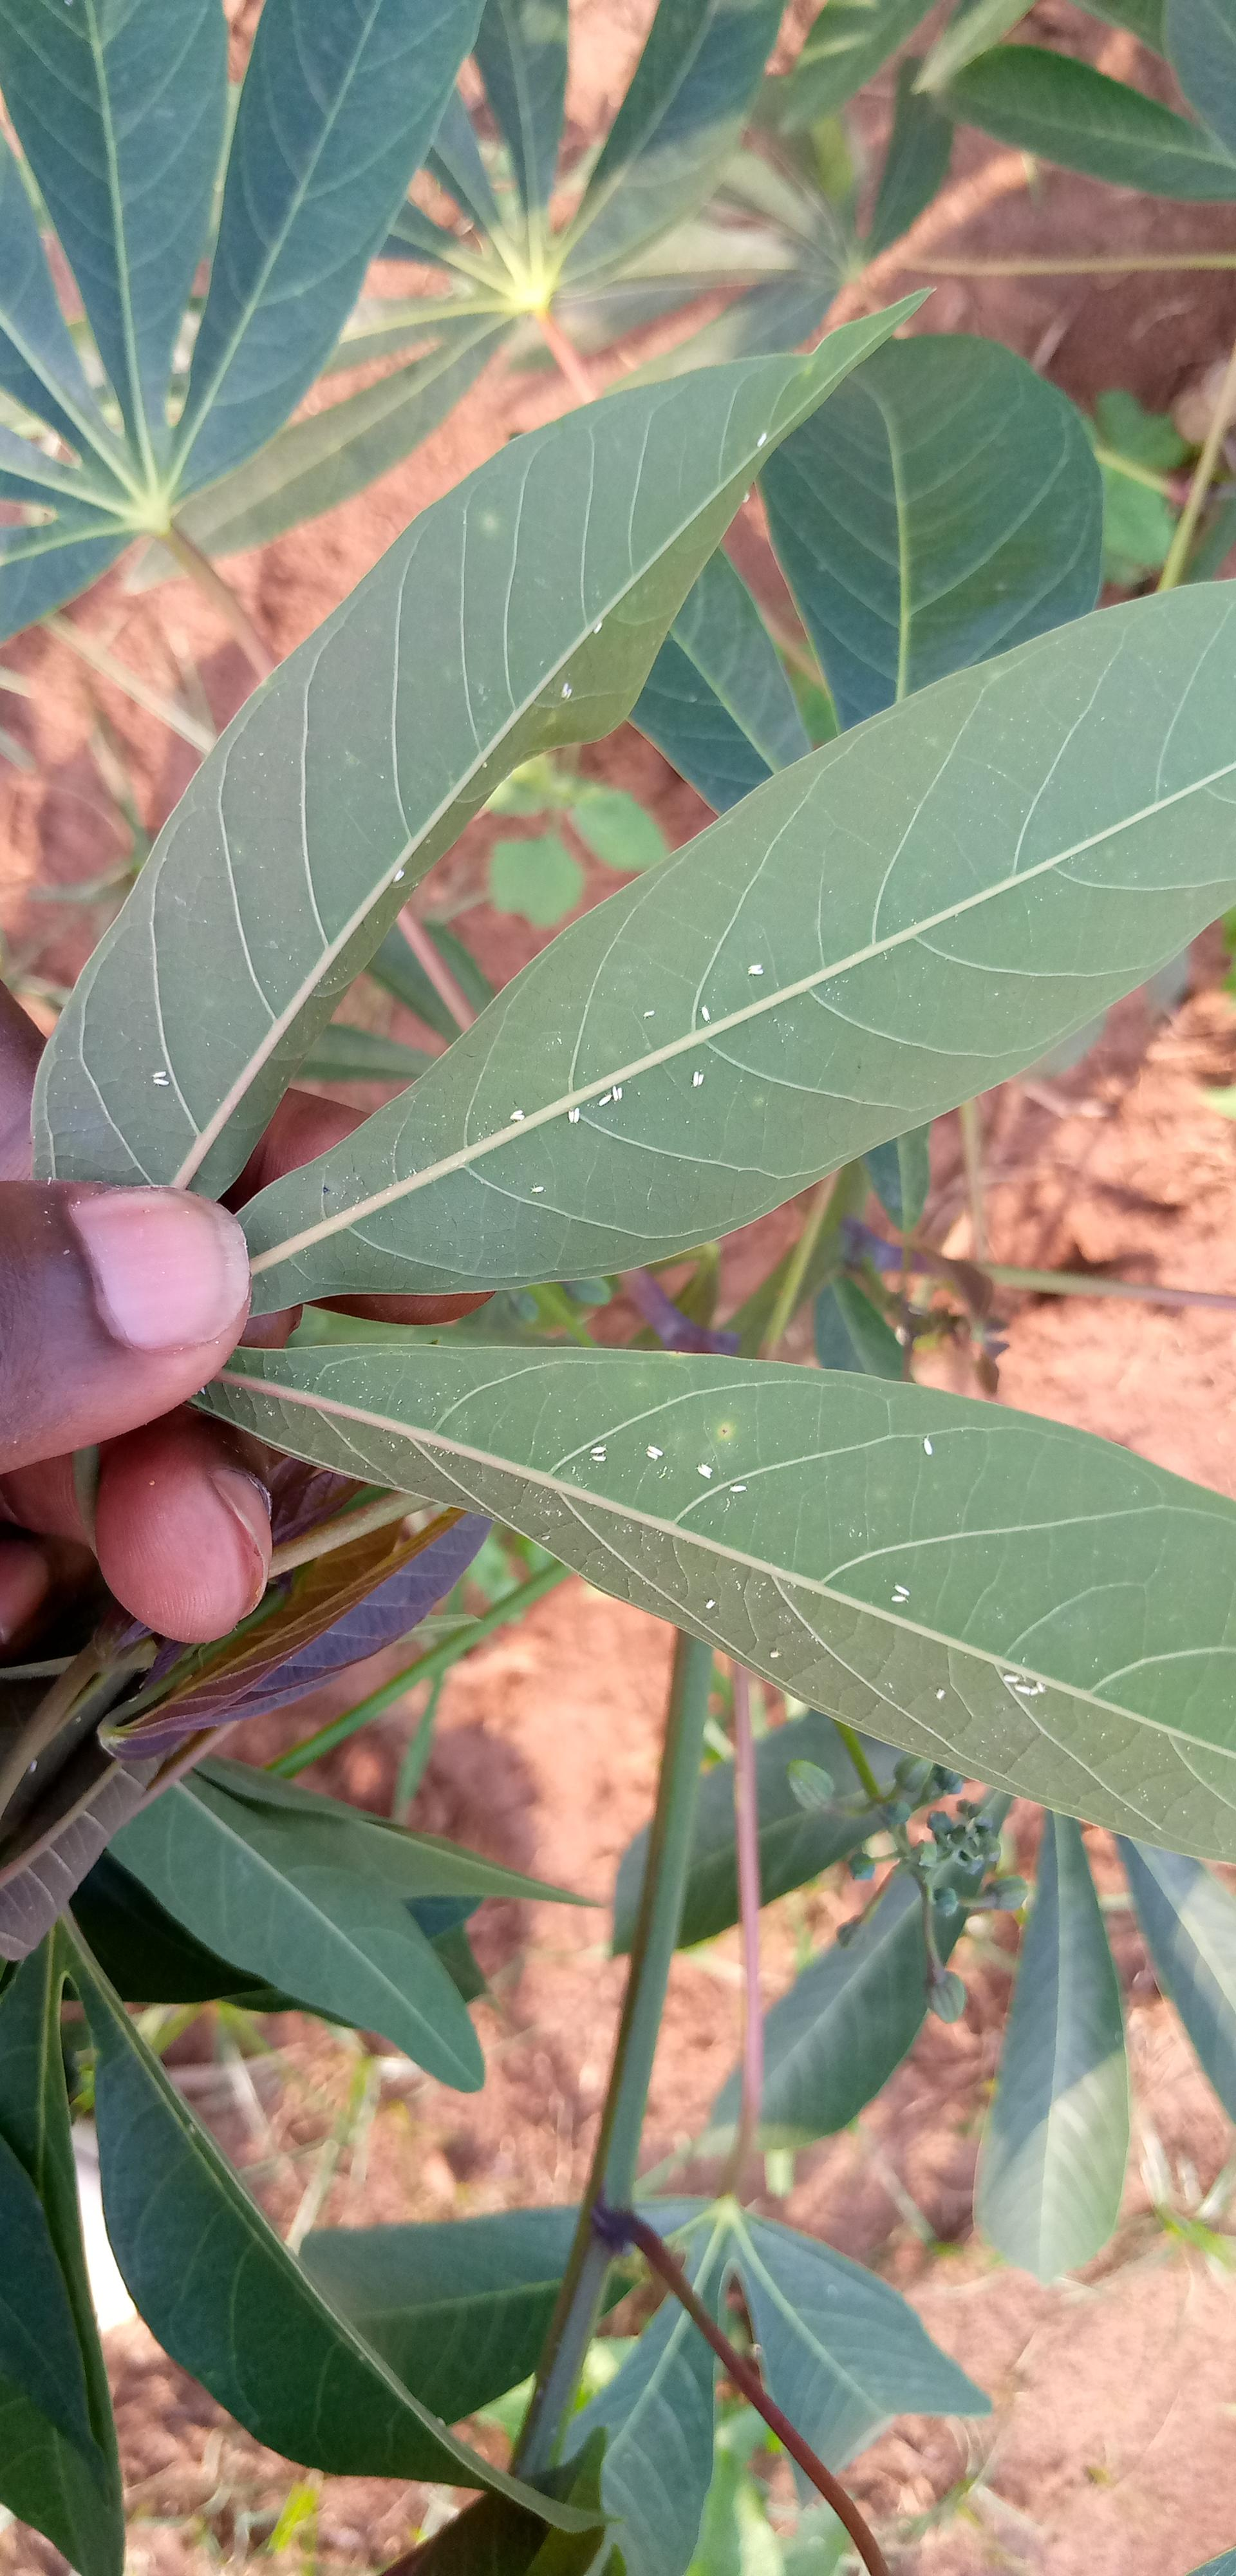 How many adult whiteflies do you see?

30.